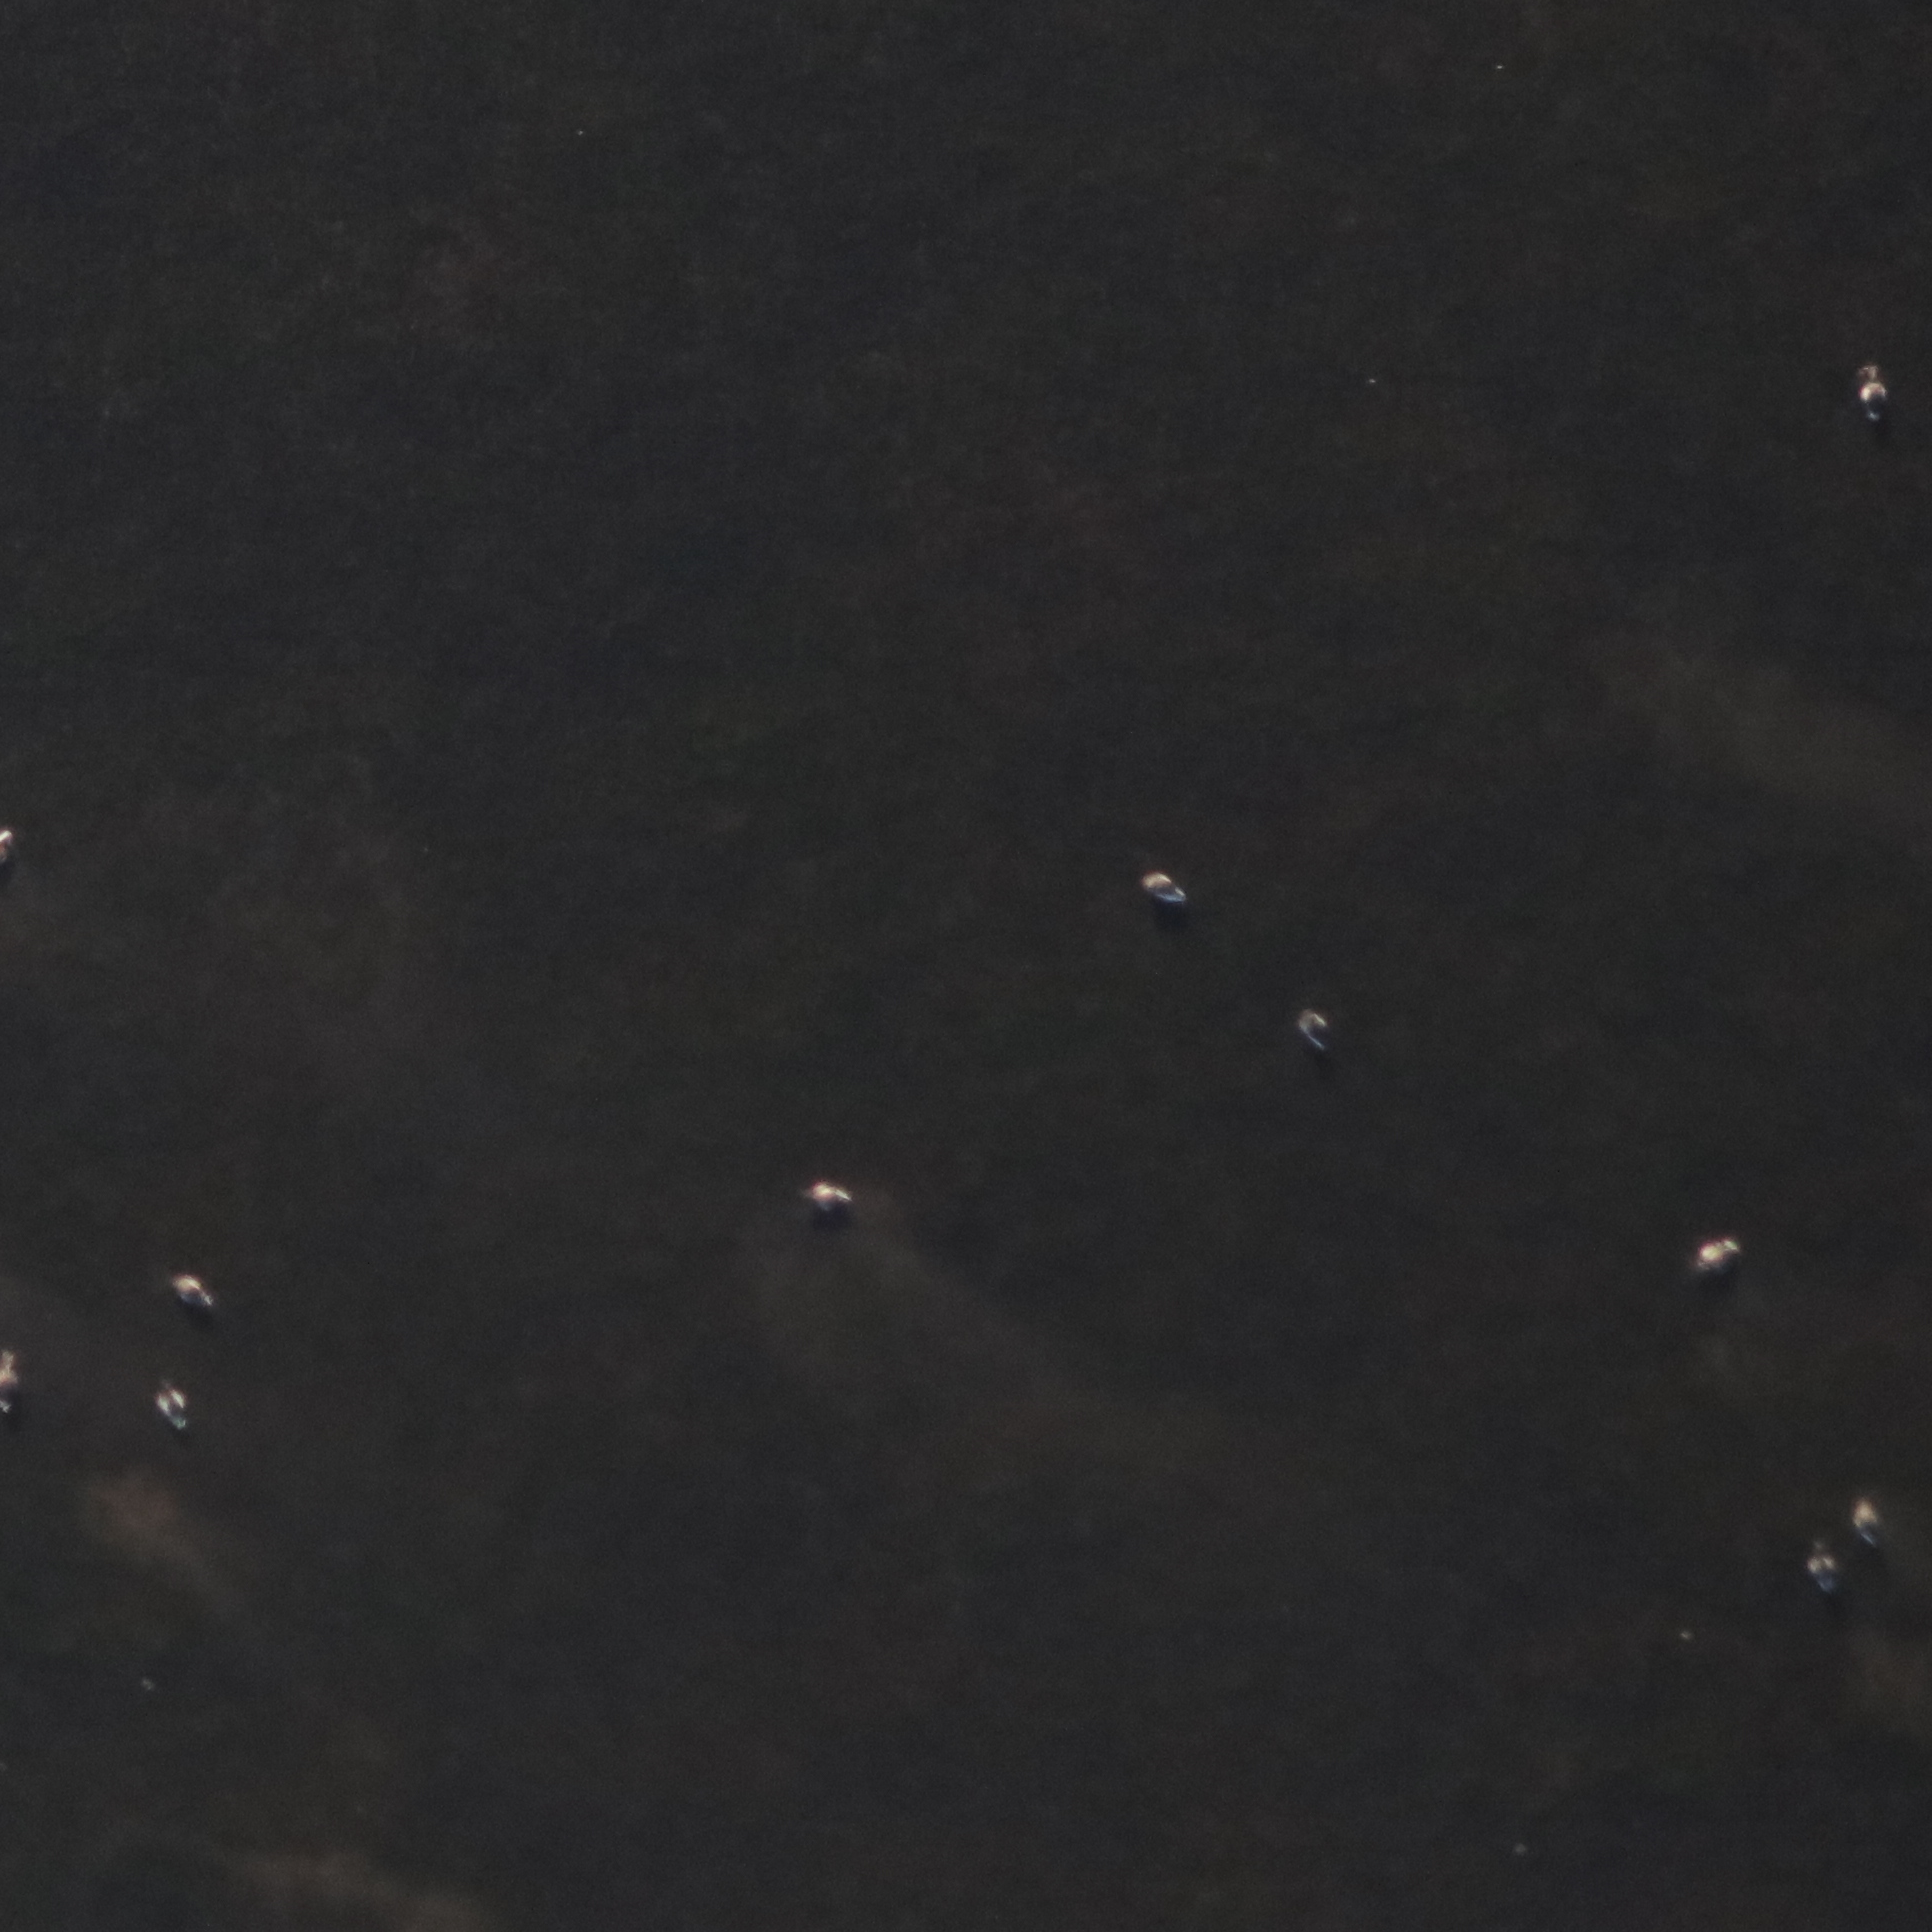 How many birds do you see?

10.